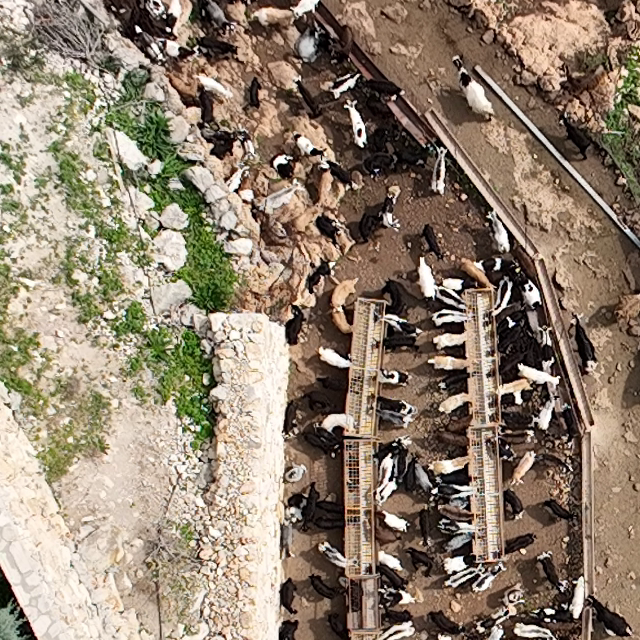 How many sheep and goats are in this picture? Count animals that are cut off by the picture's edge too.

140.